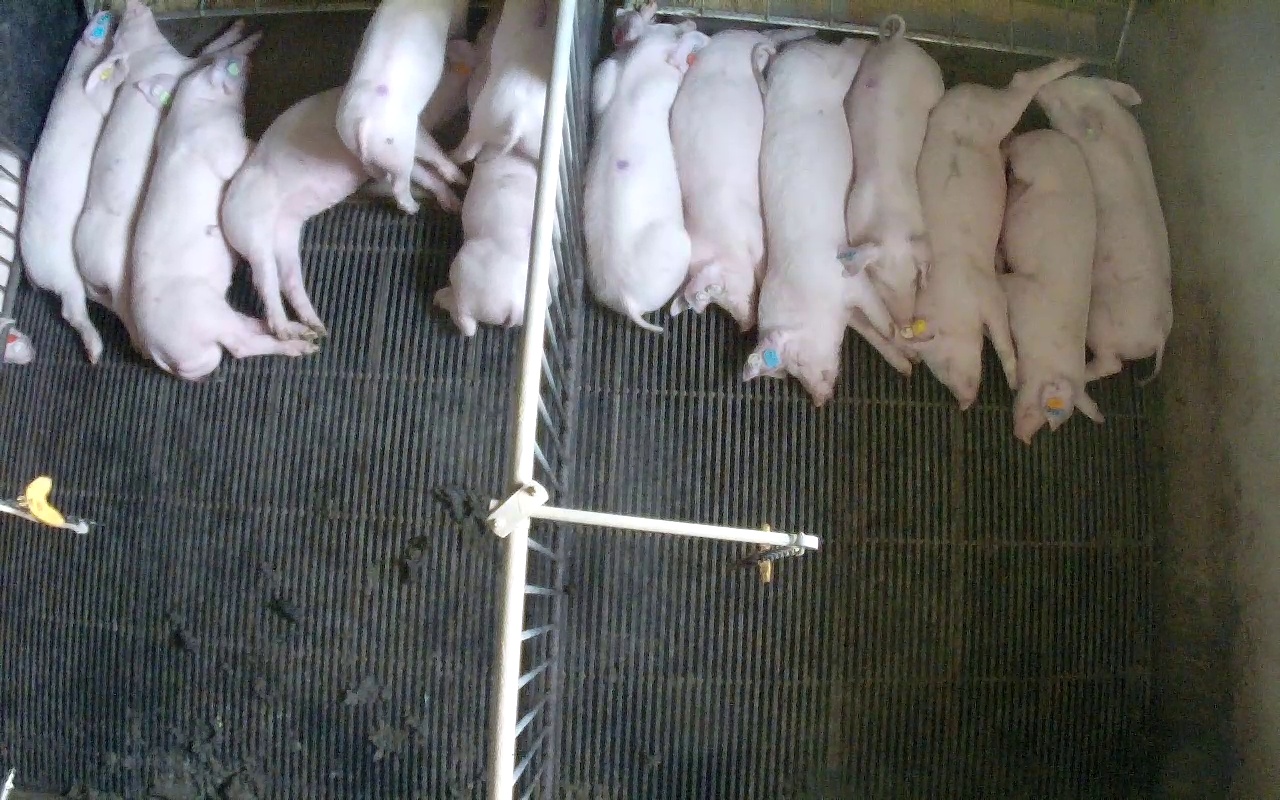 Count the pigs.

15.